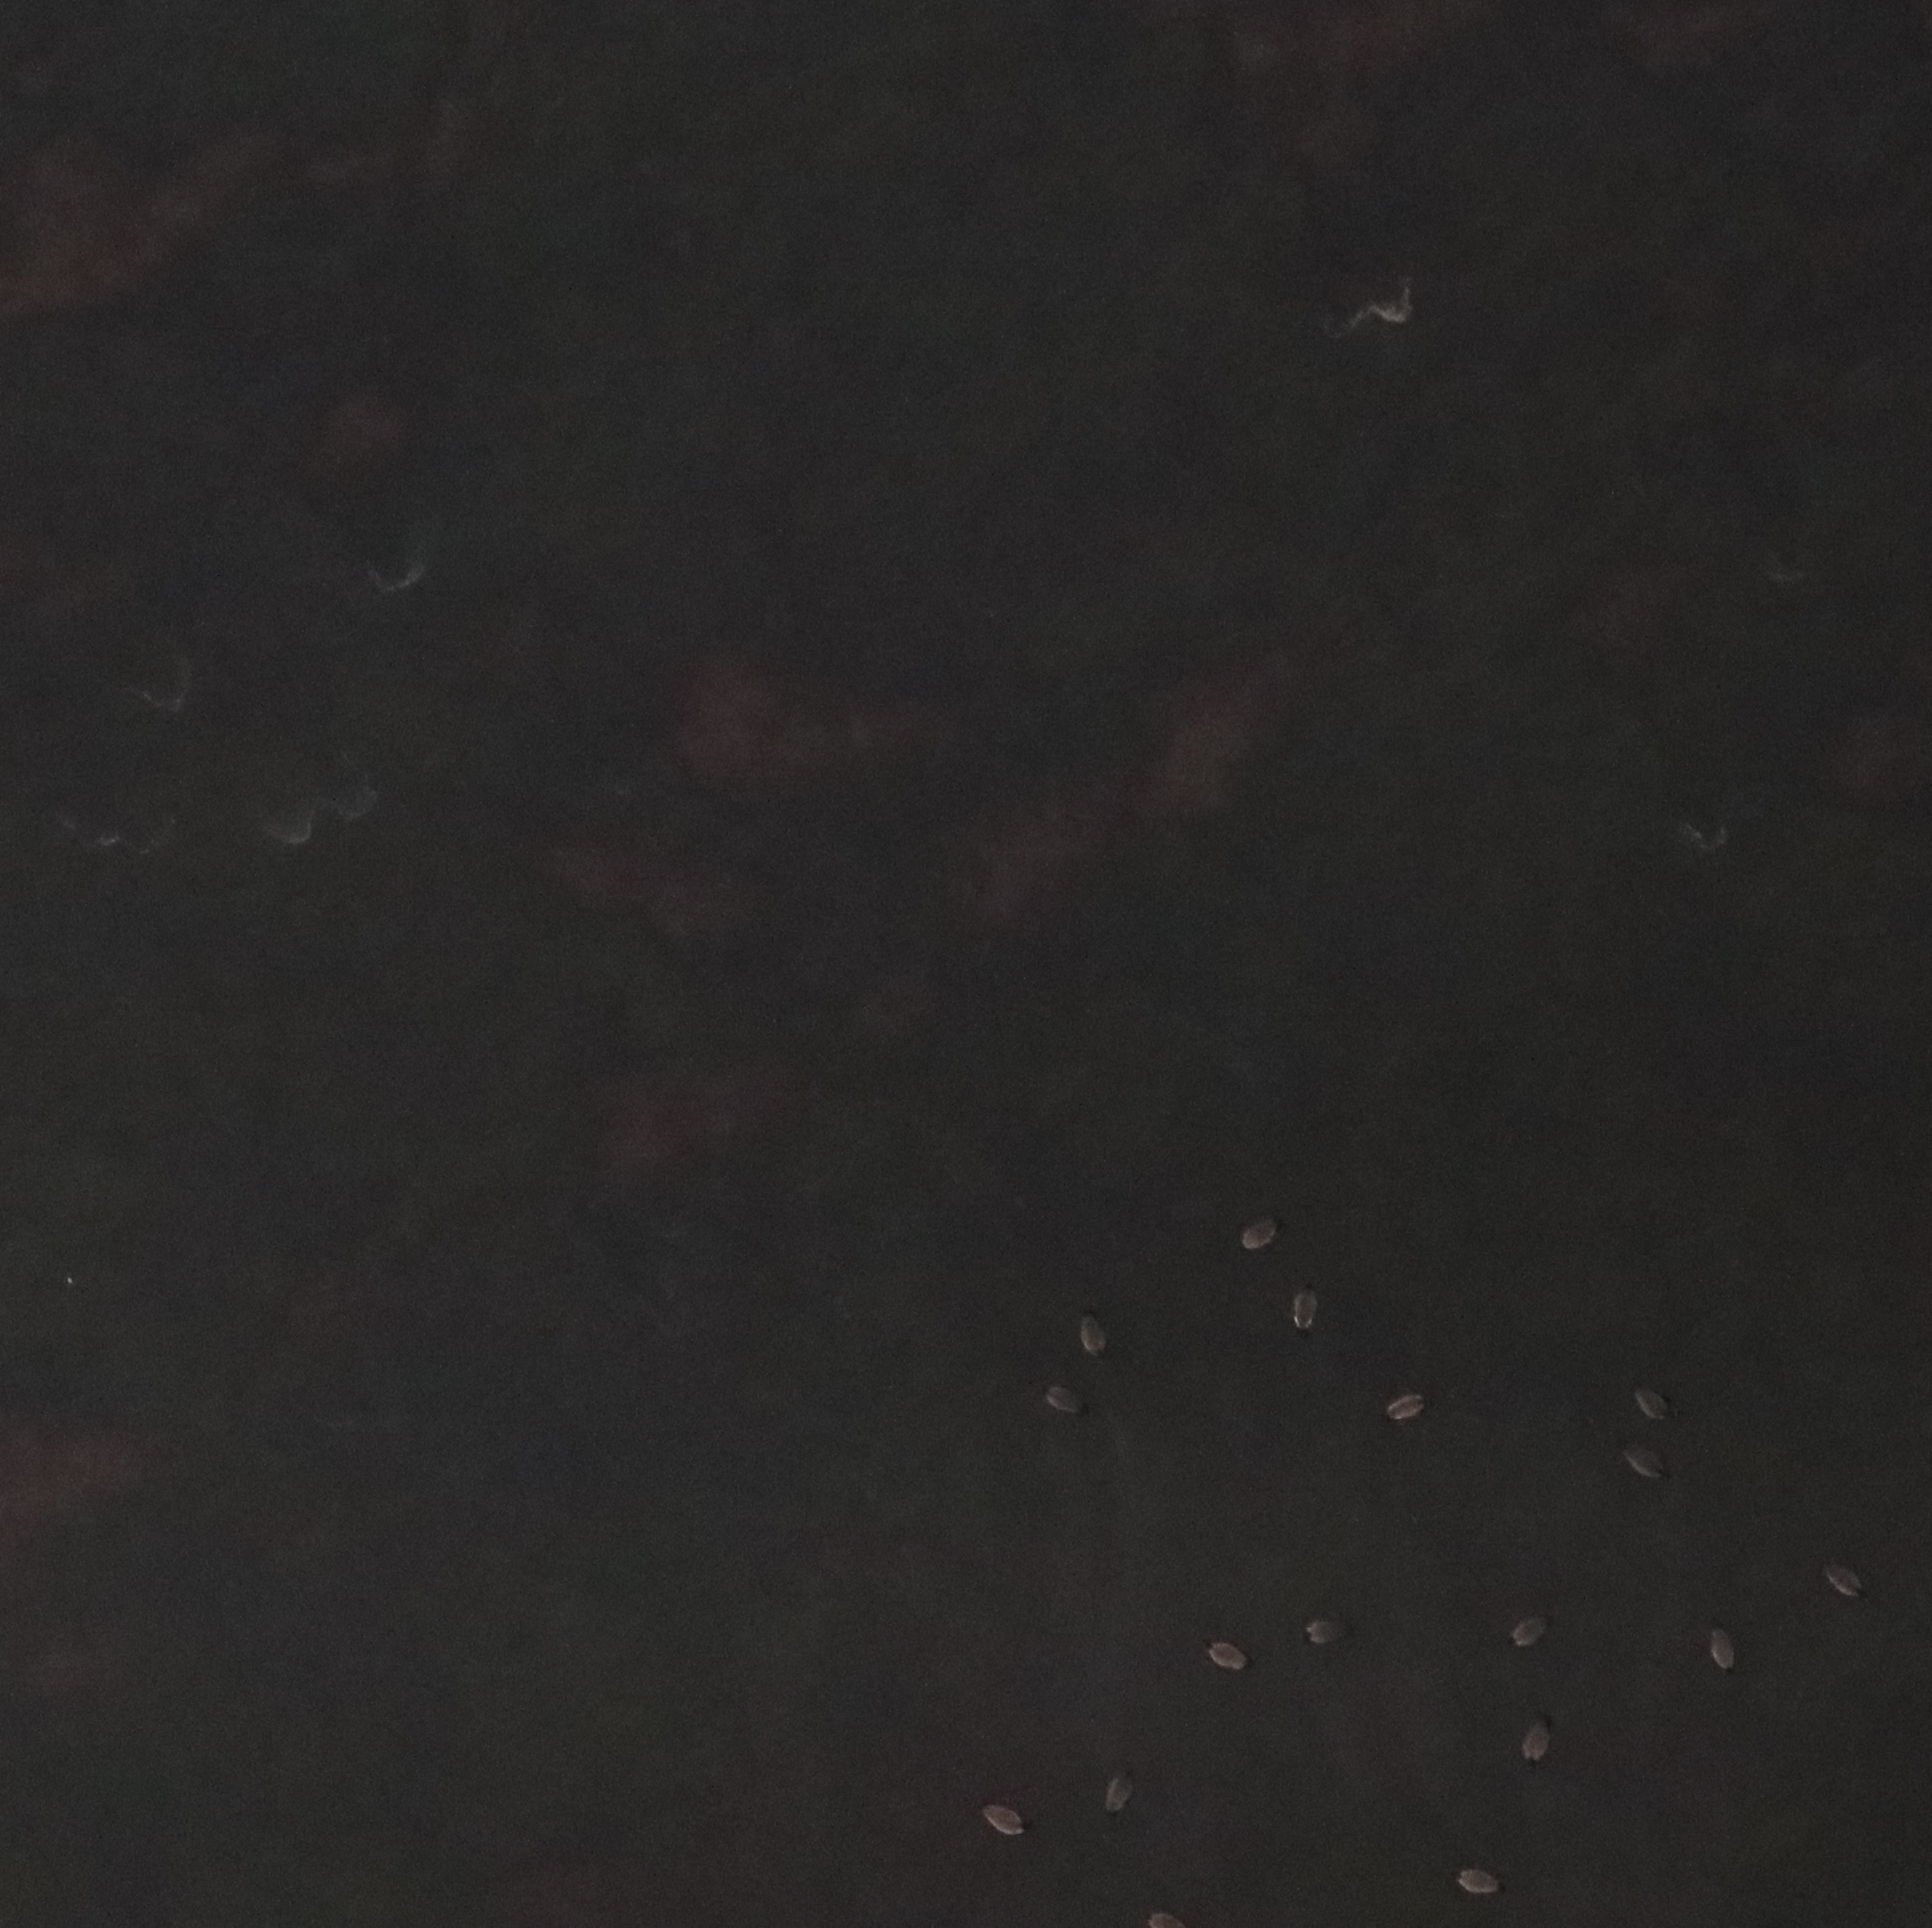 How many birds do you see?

17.